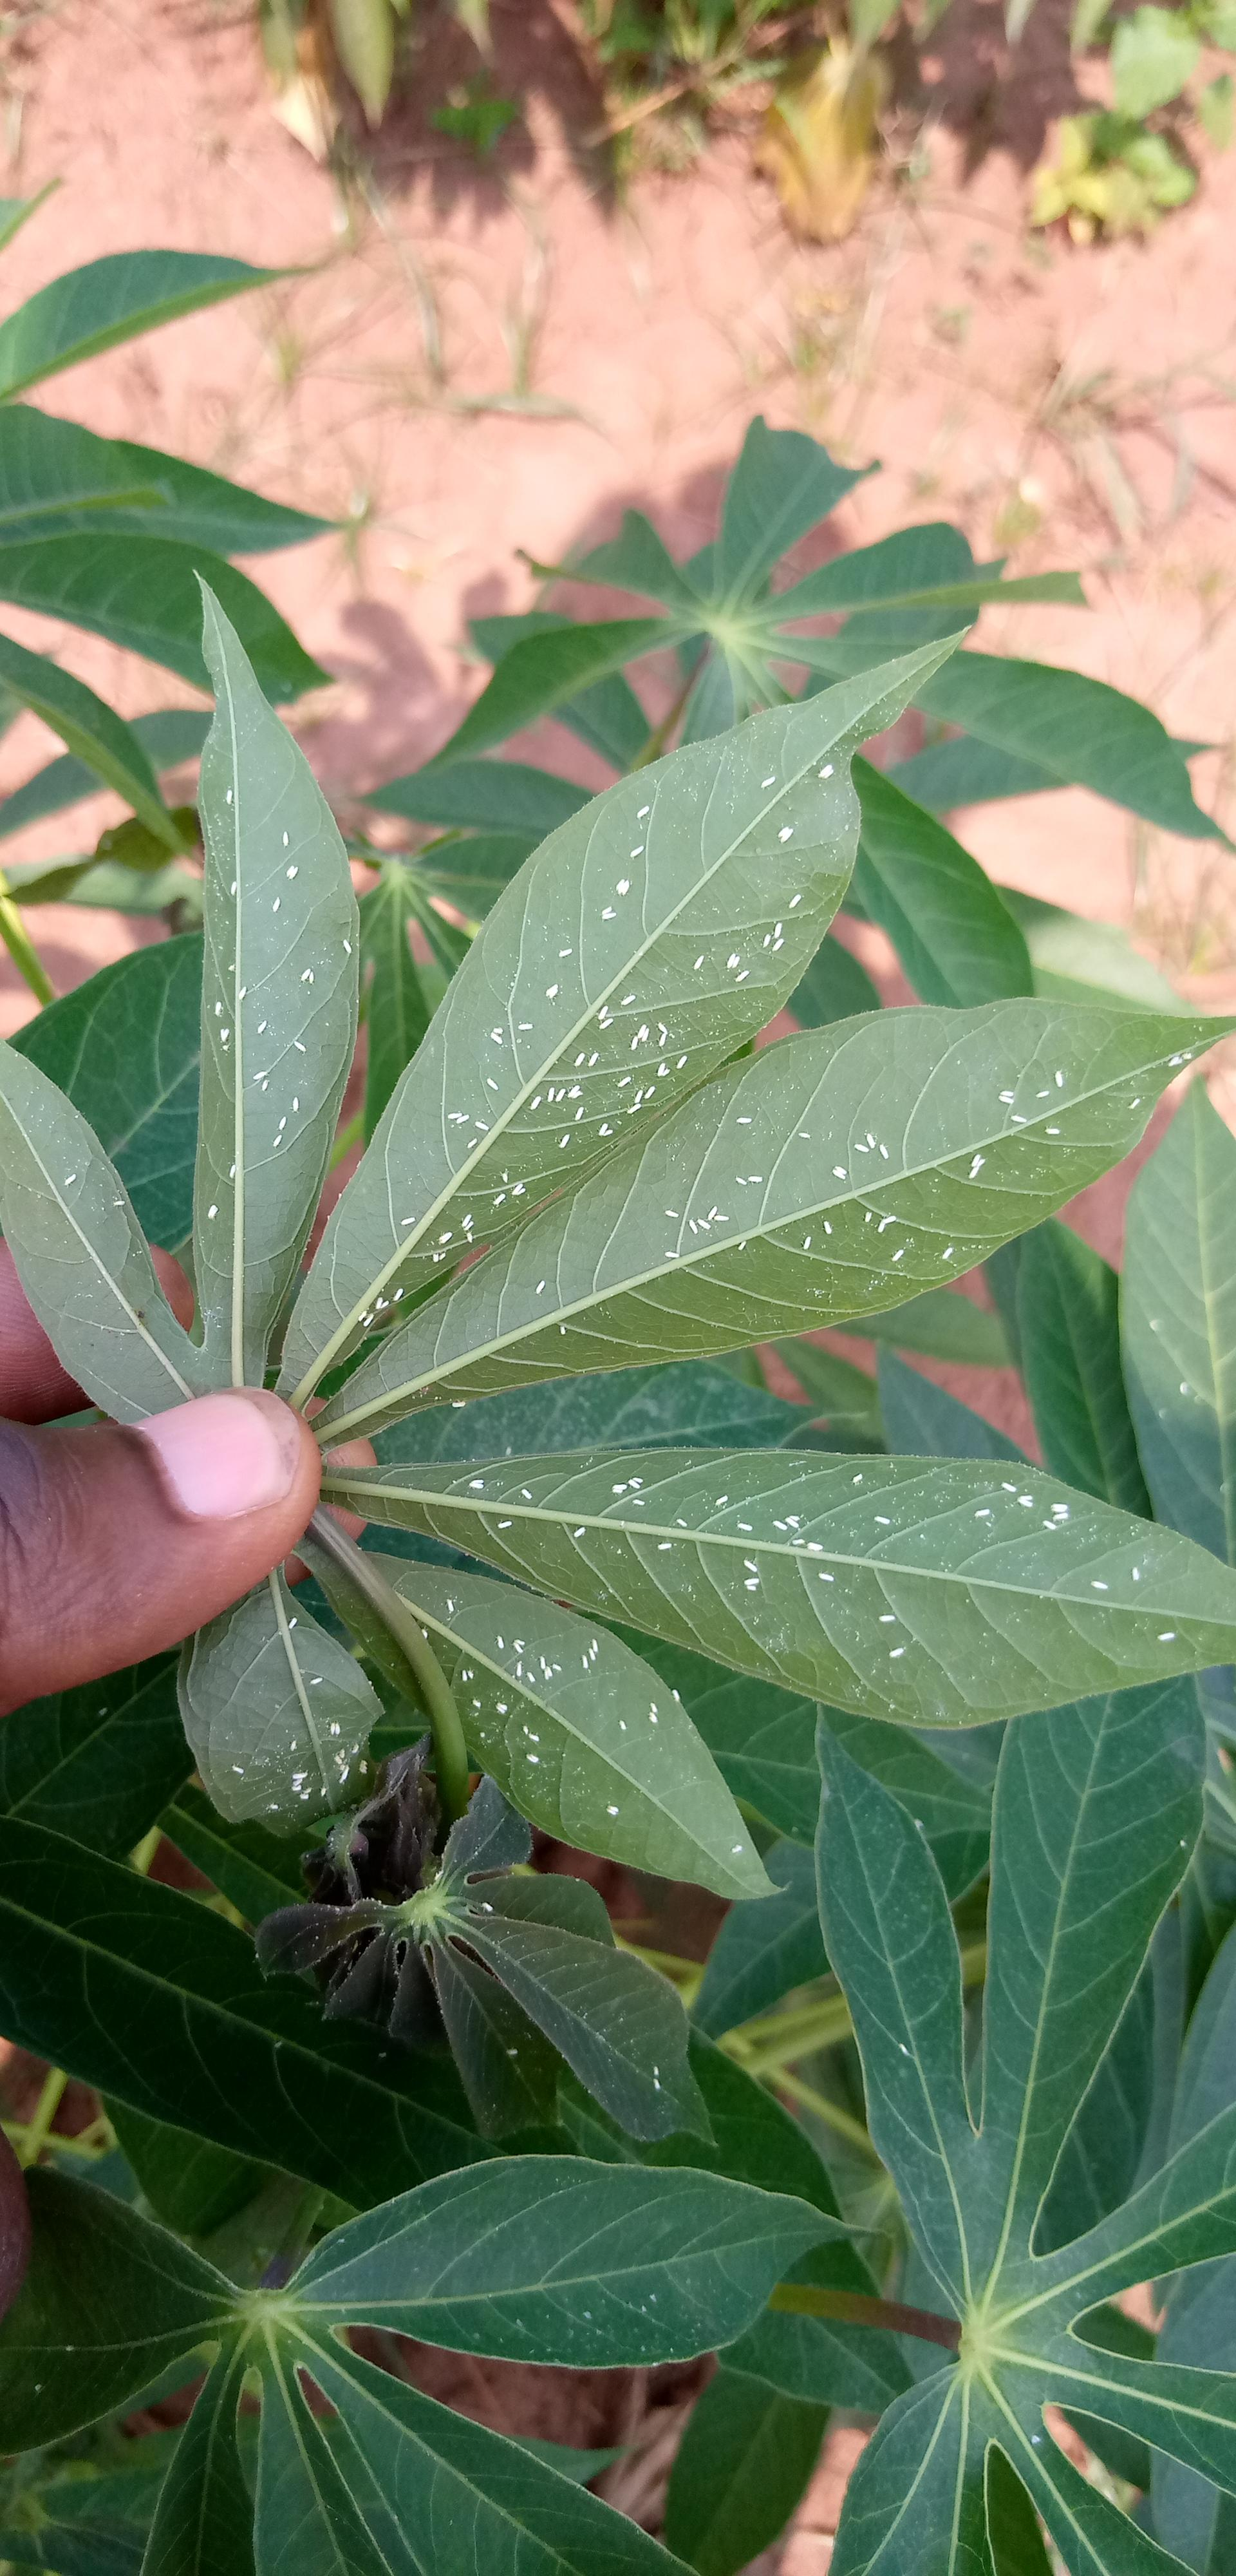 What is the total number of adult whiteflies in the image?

223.